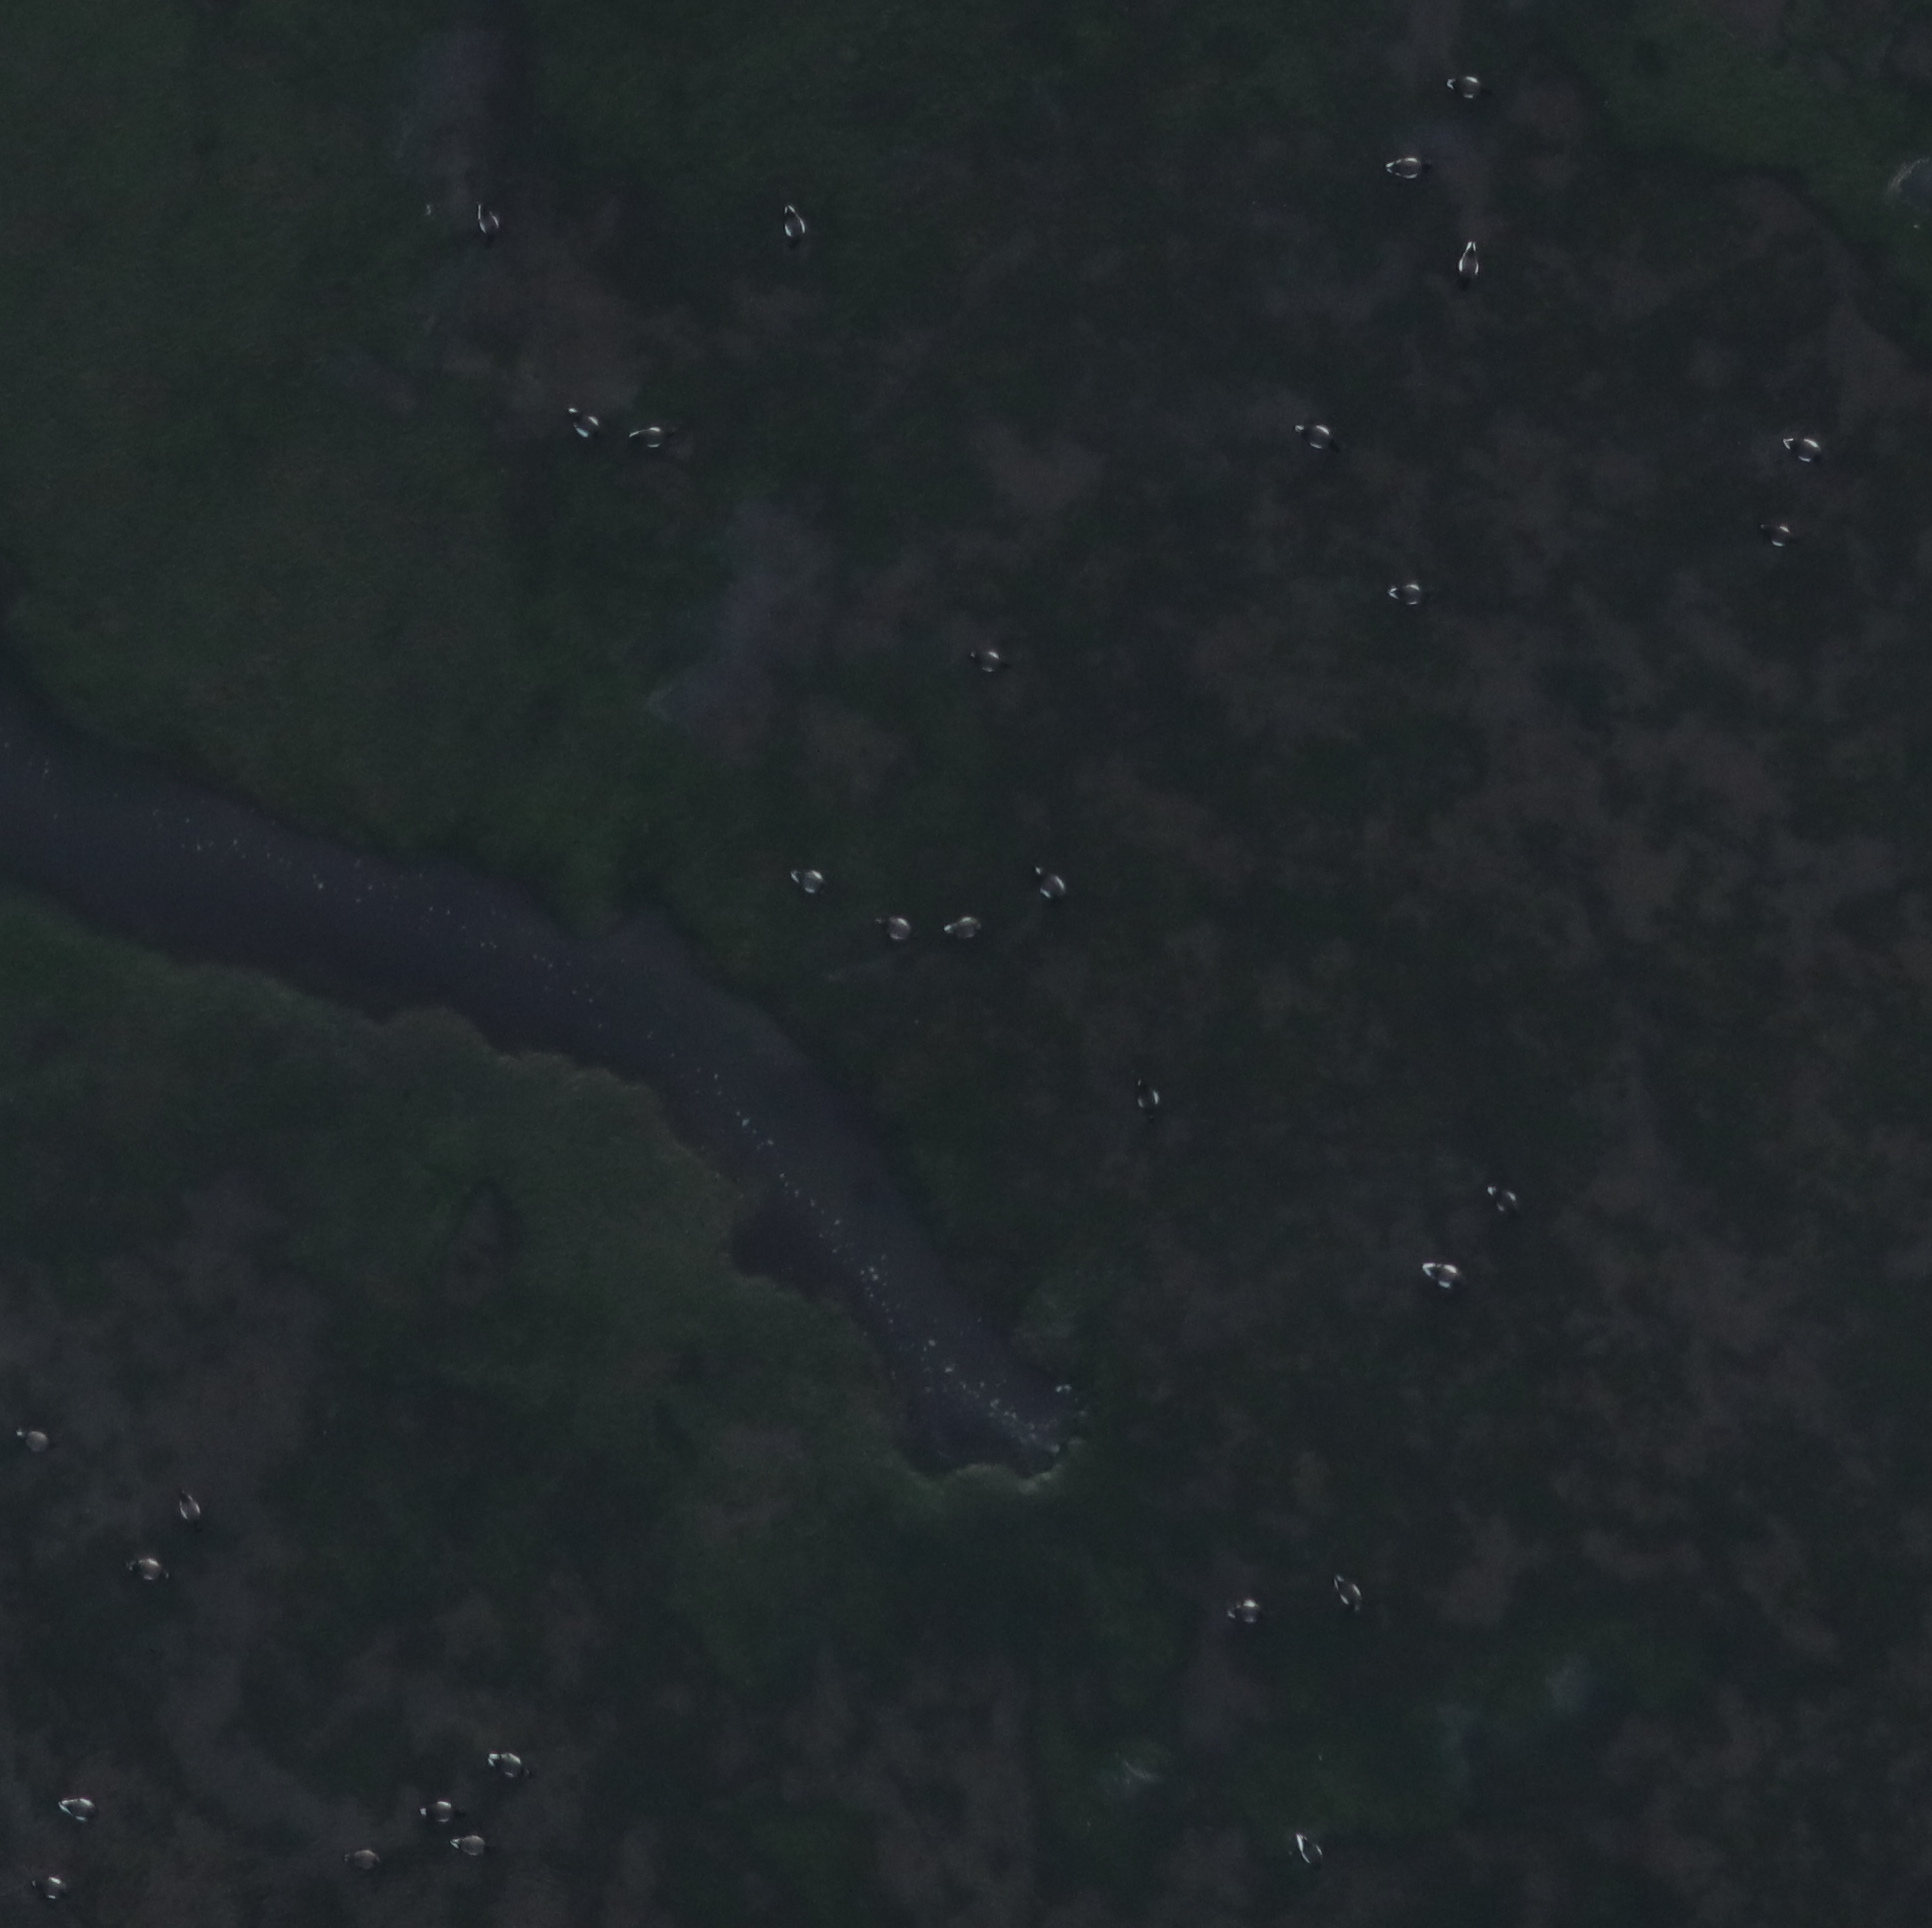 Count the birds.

31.